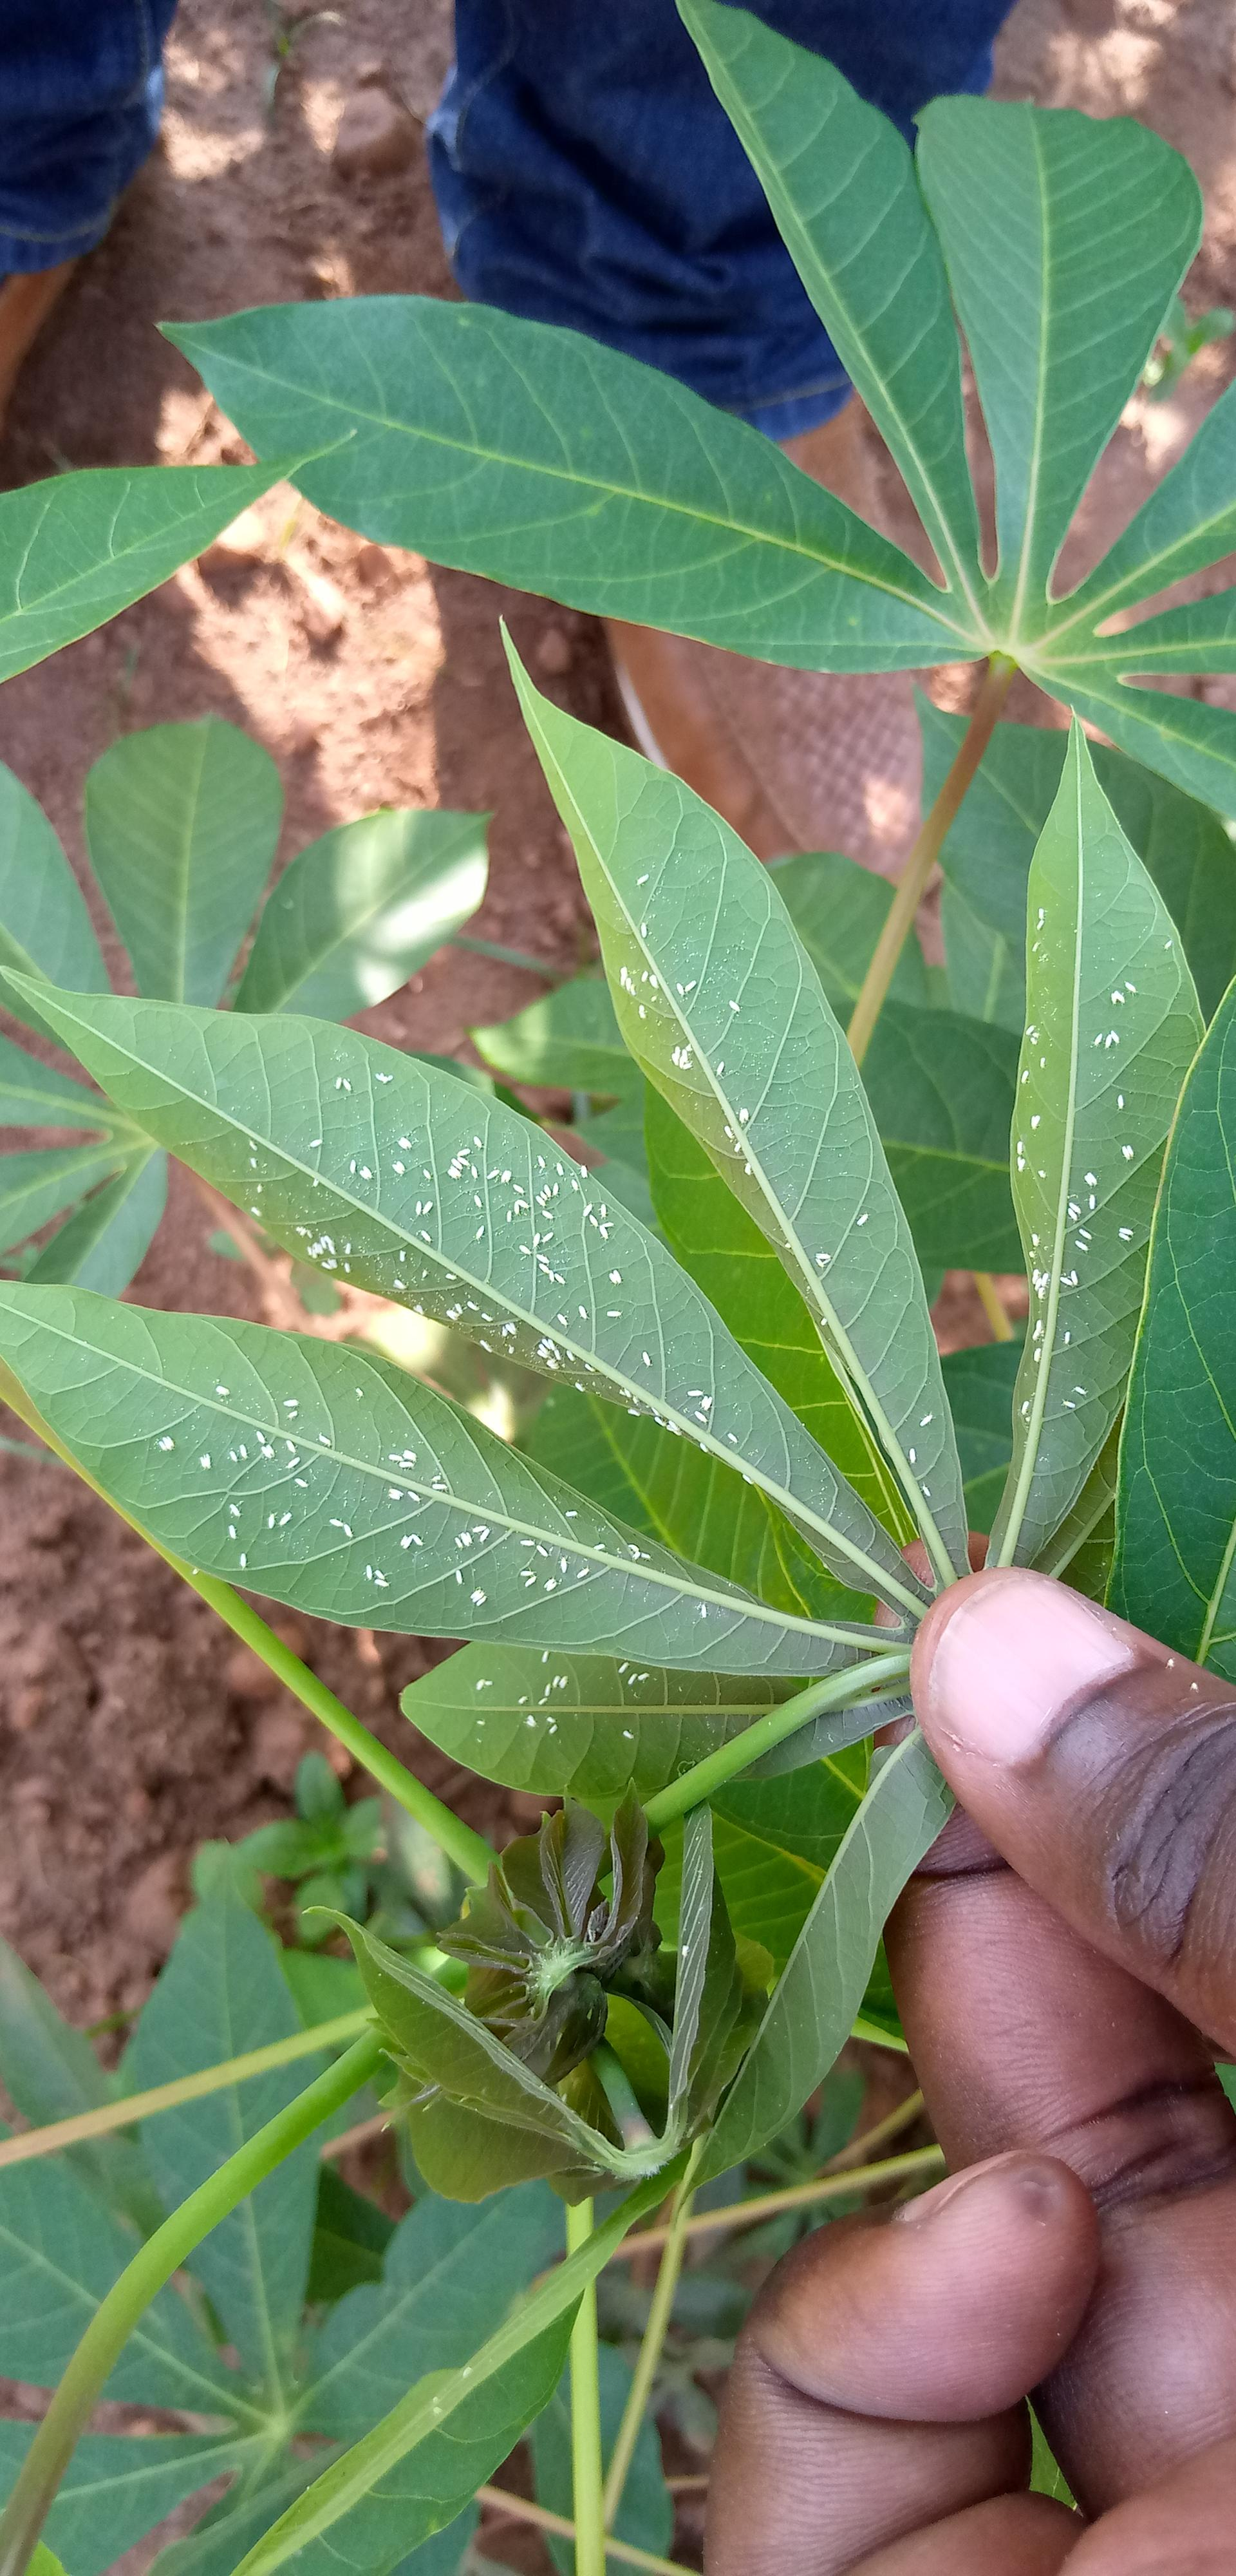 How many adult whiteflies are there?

270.